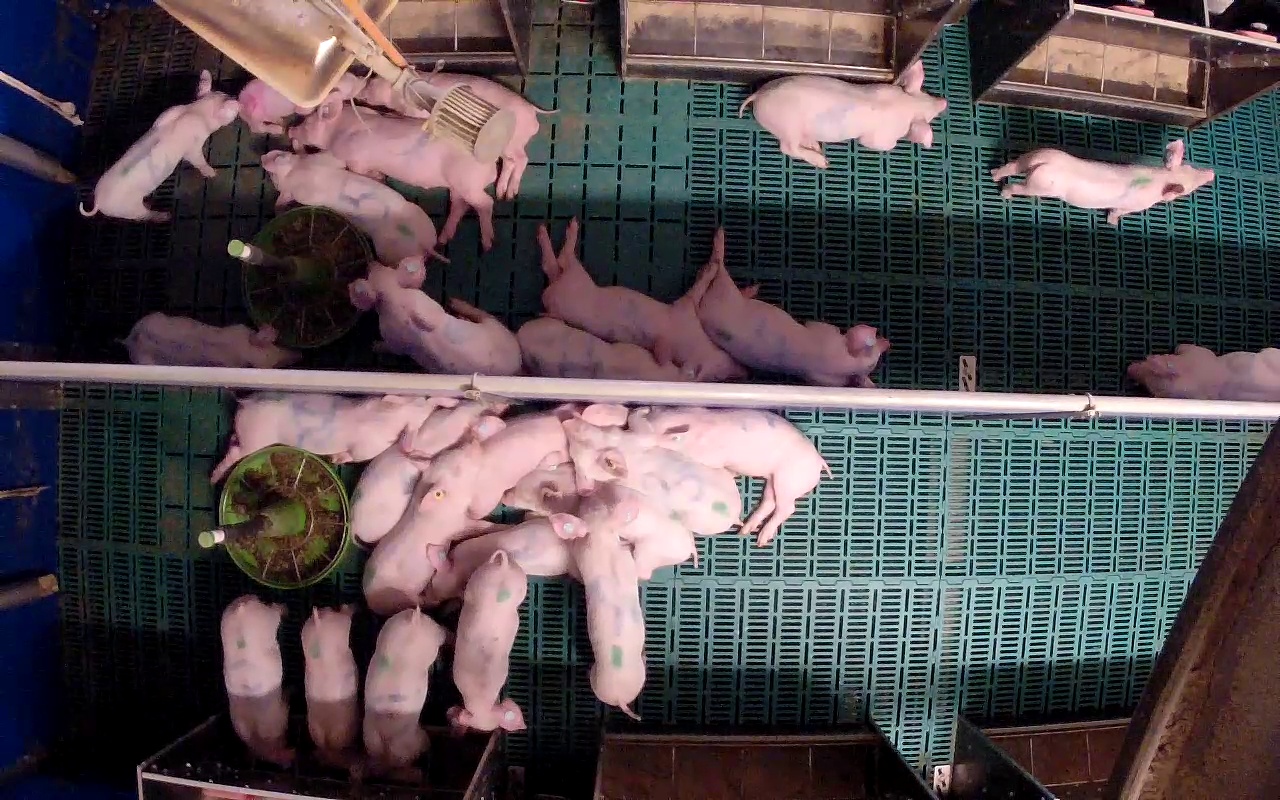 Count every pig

26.